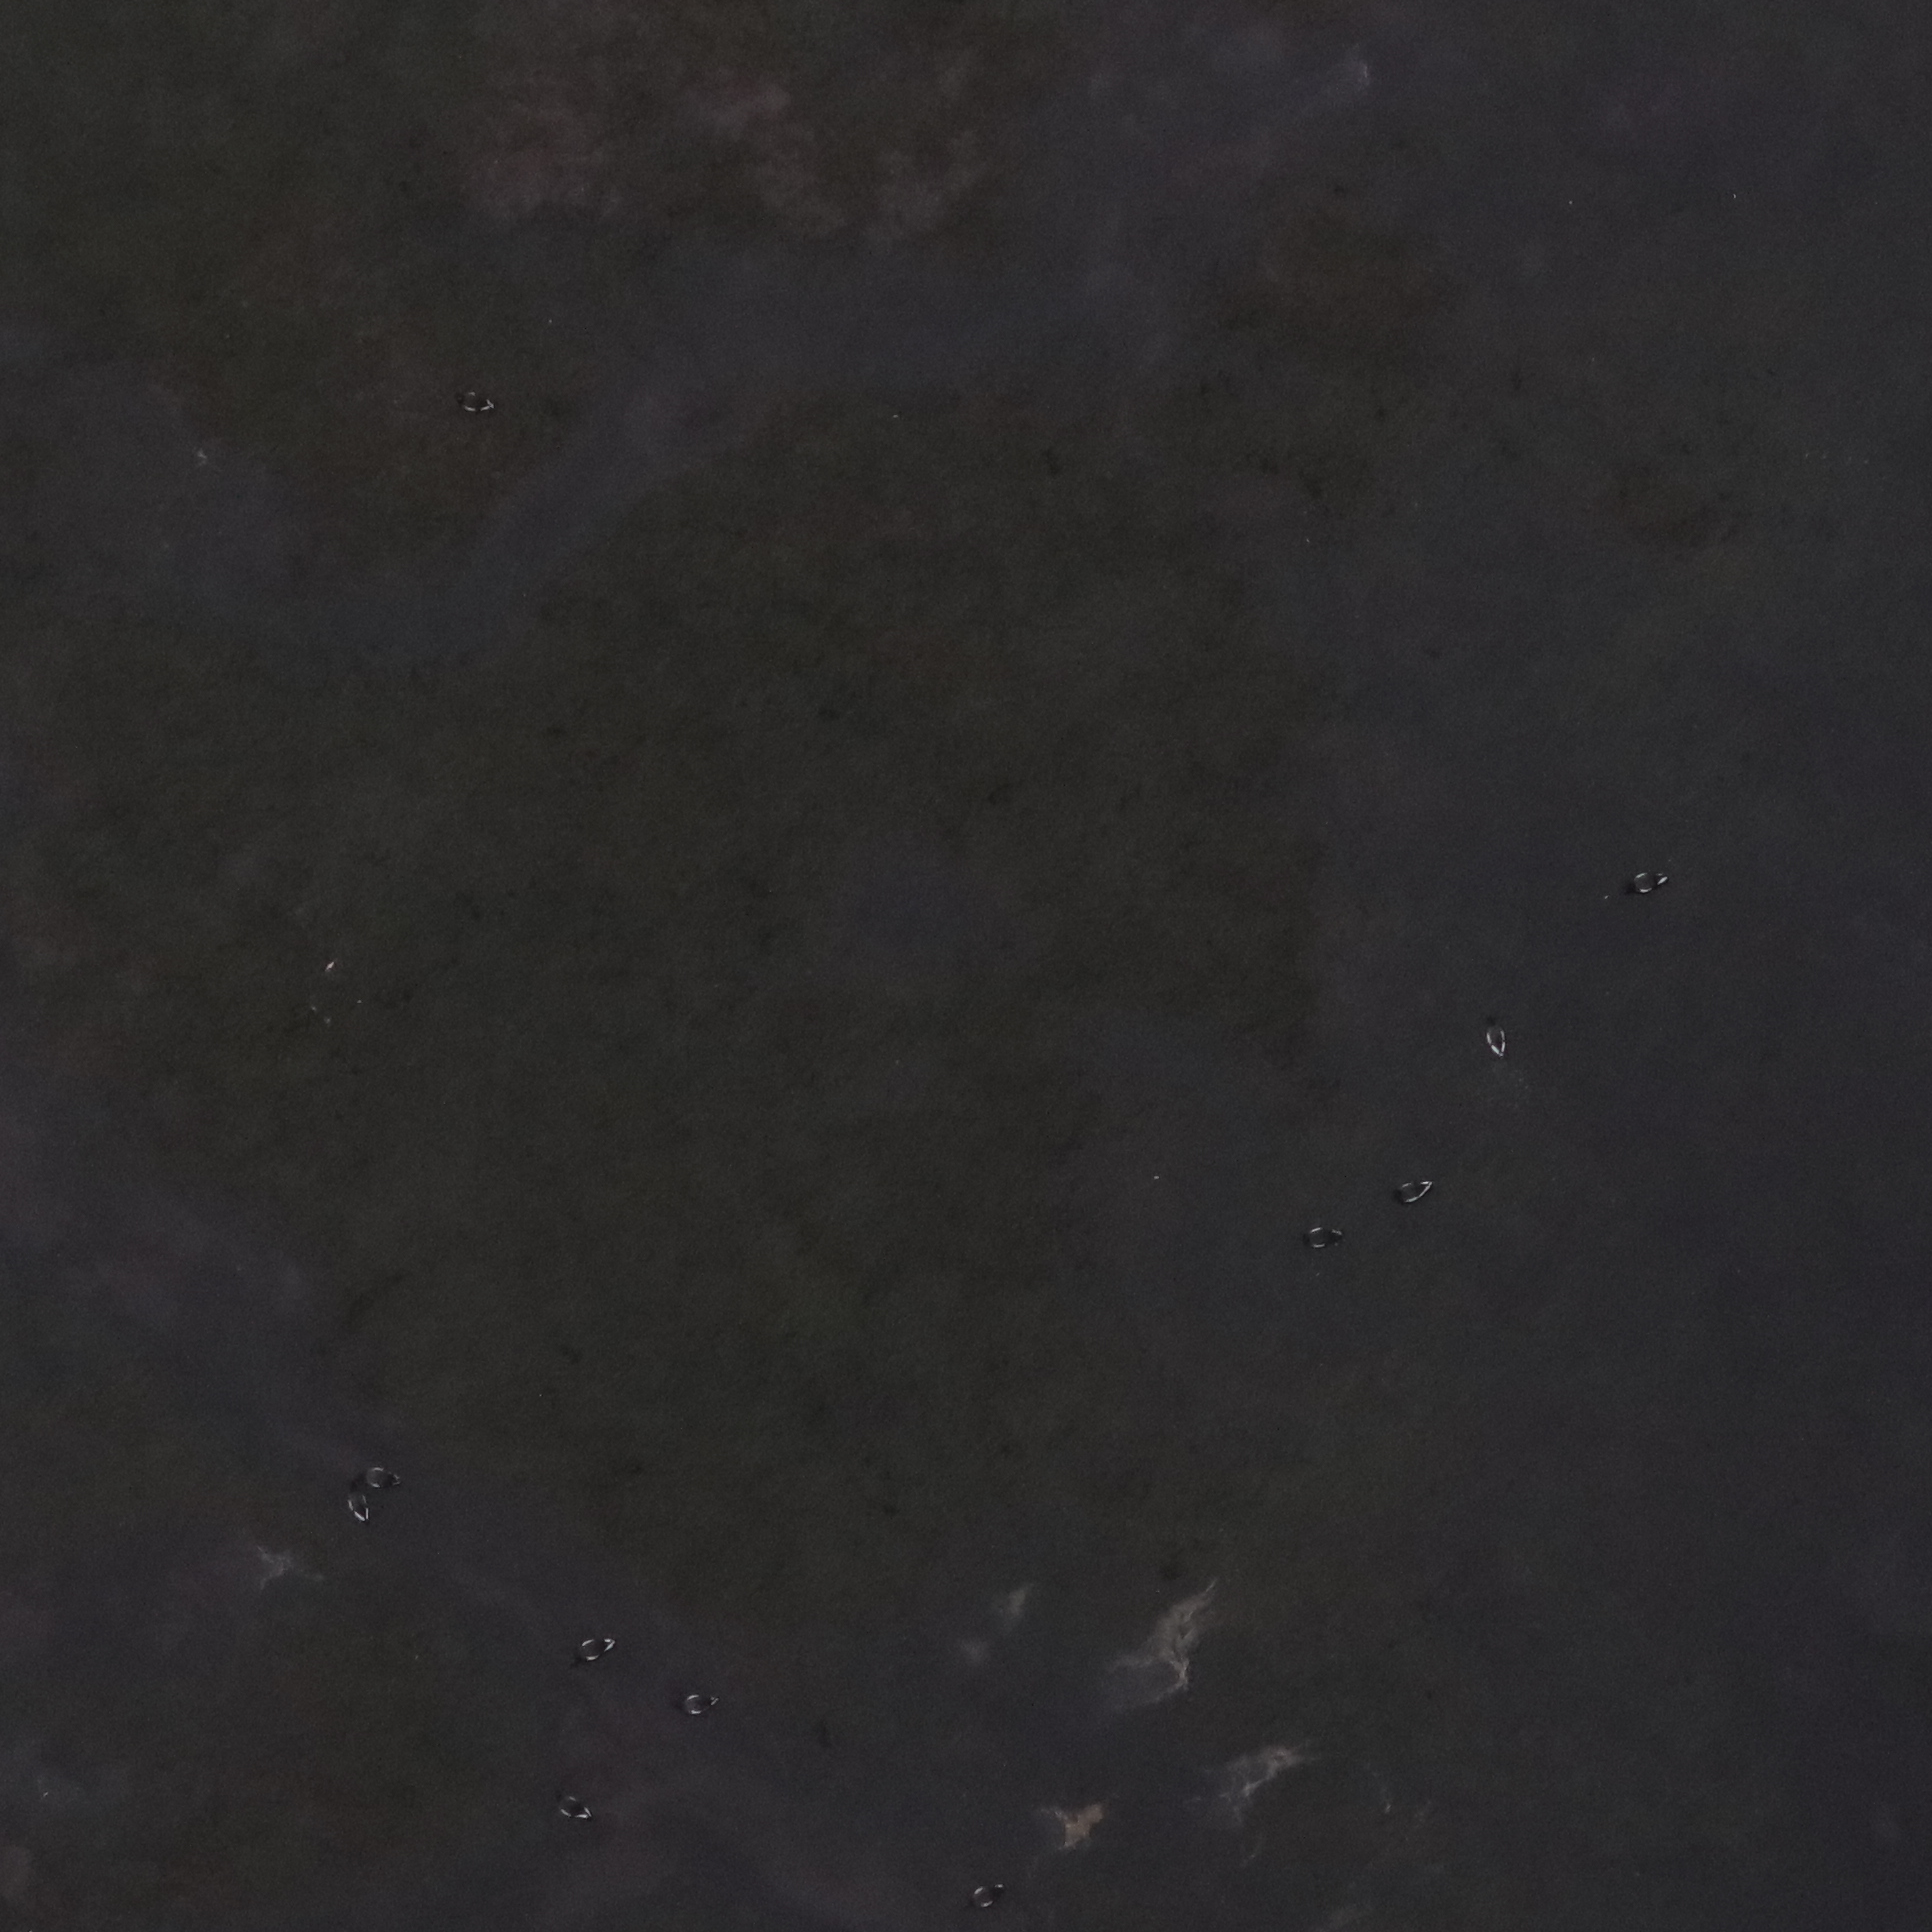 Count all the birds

11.